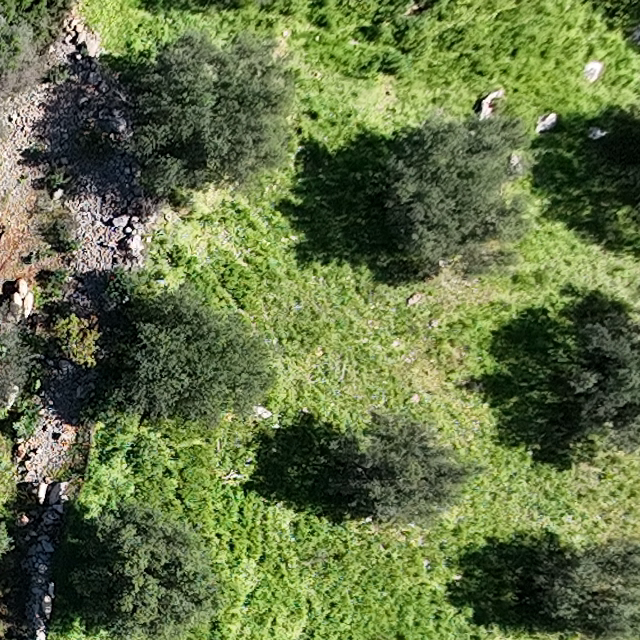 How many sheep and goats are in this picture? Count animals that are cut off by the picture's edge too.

9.